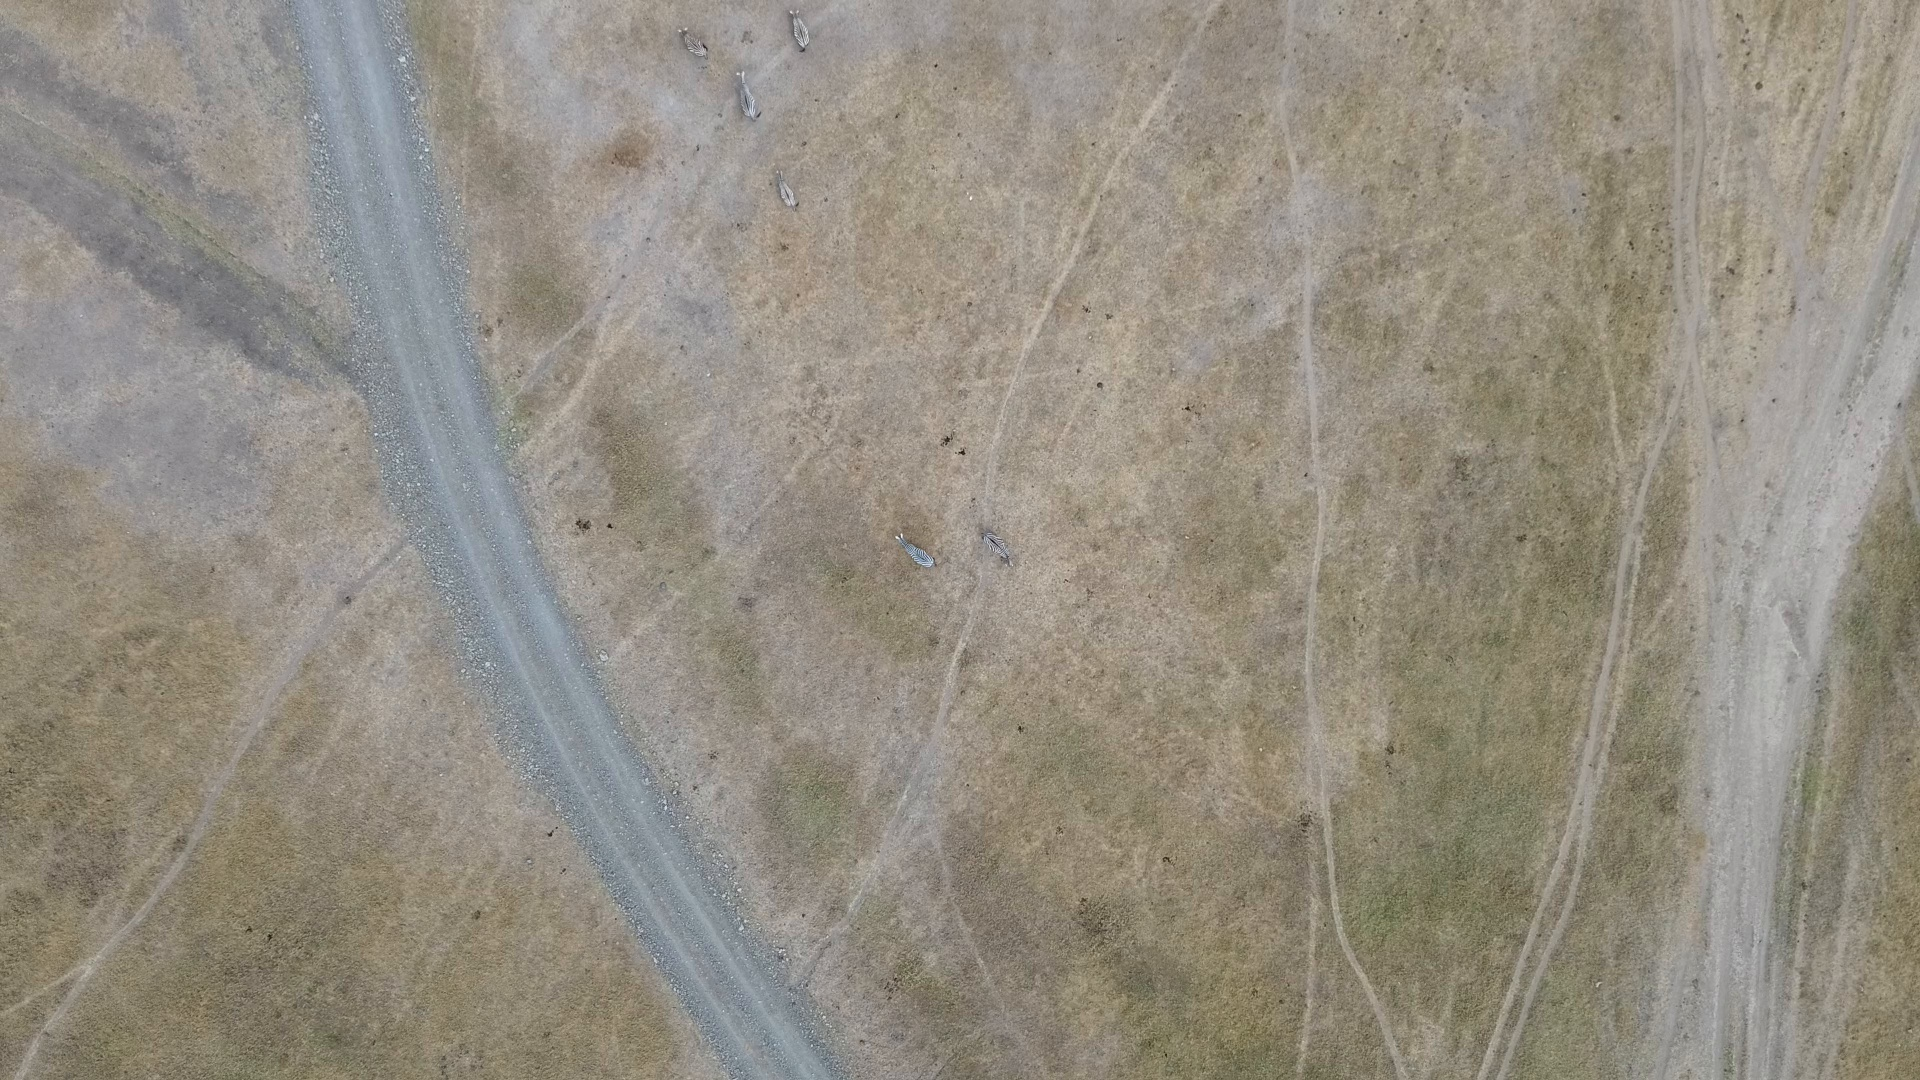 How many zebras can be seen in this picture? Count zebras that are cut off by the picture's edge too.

6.